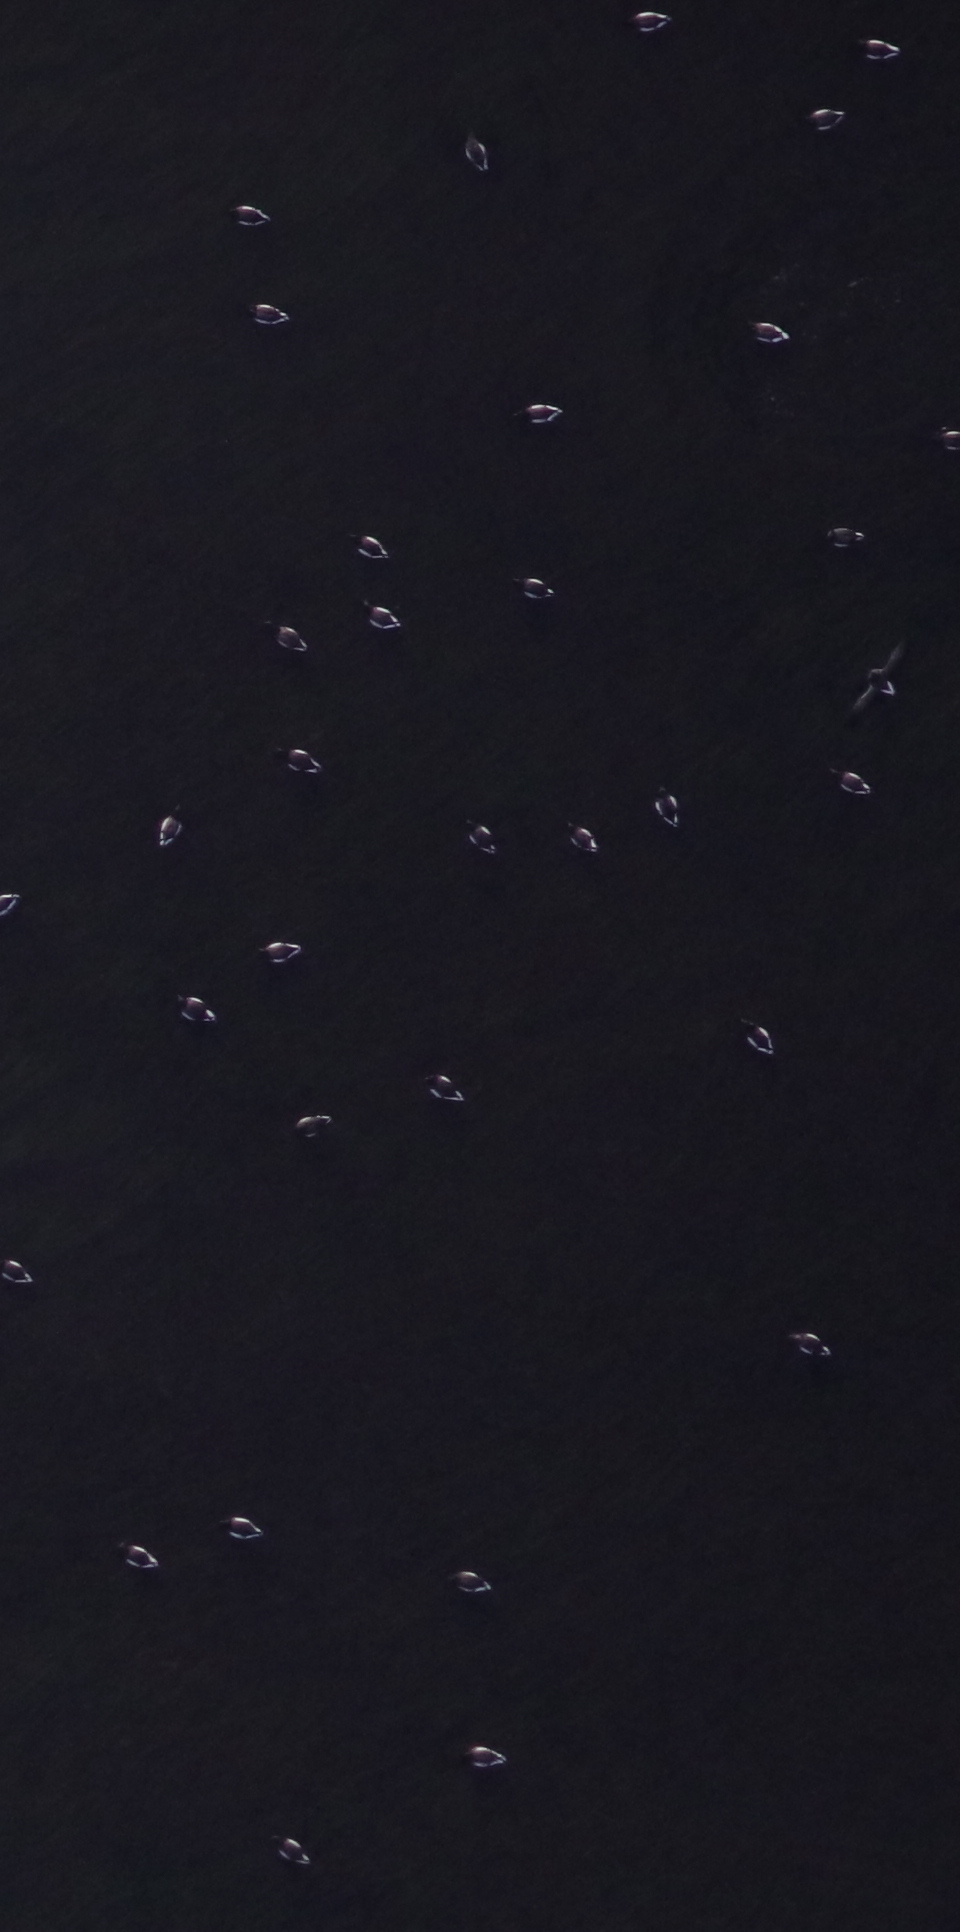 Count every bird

32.